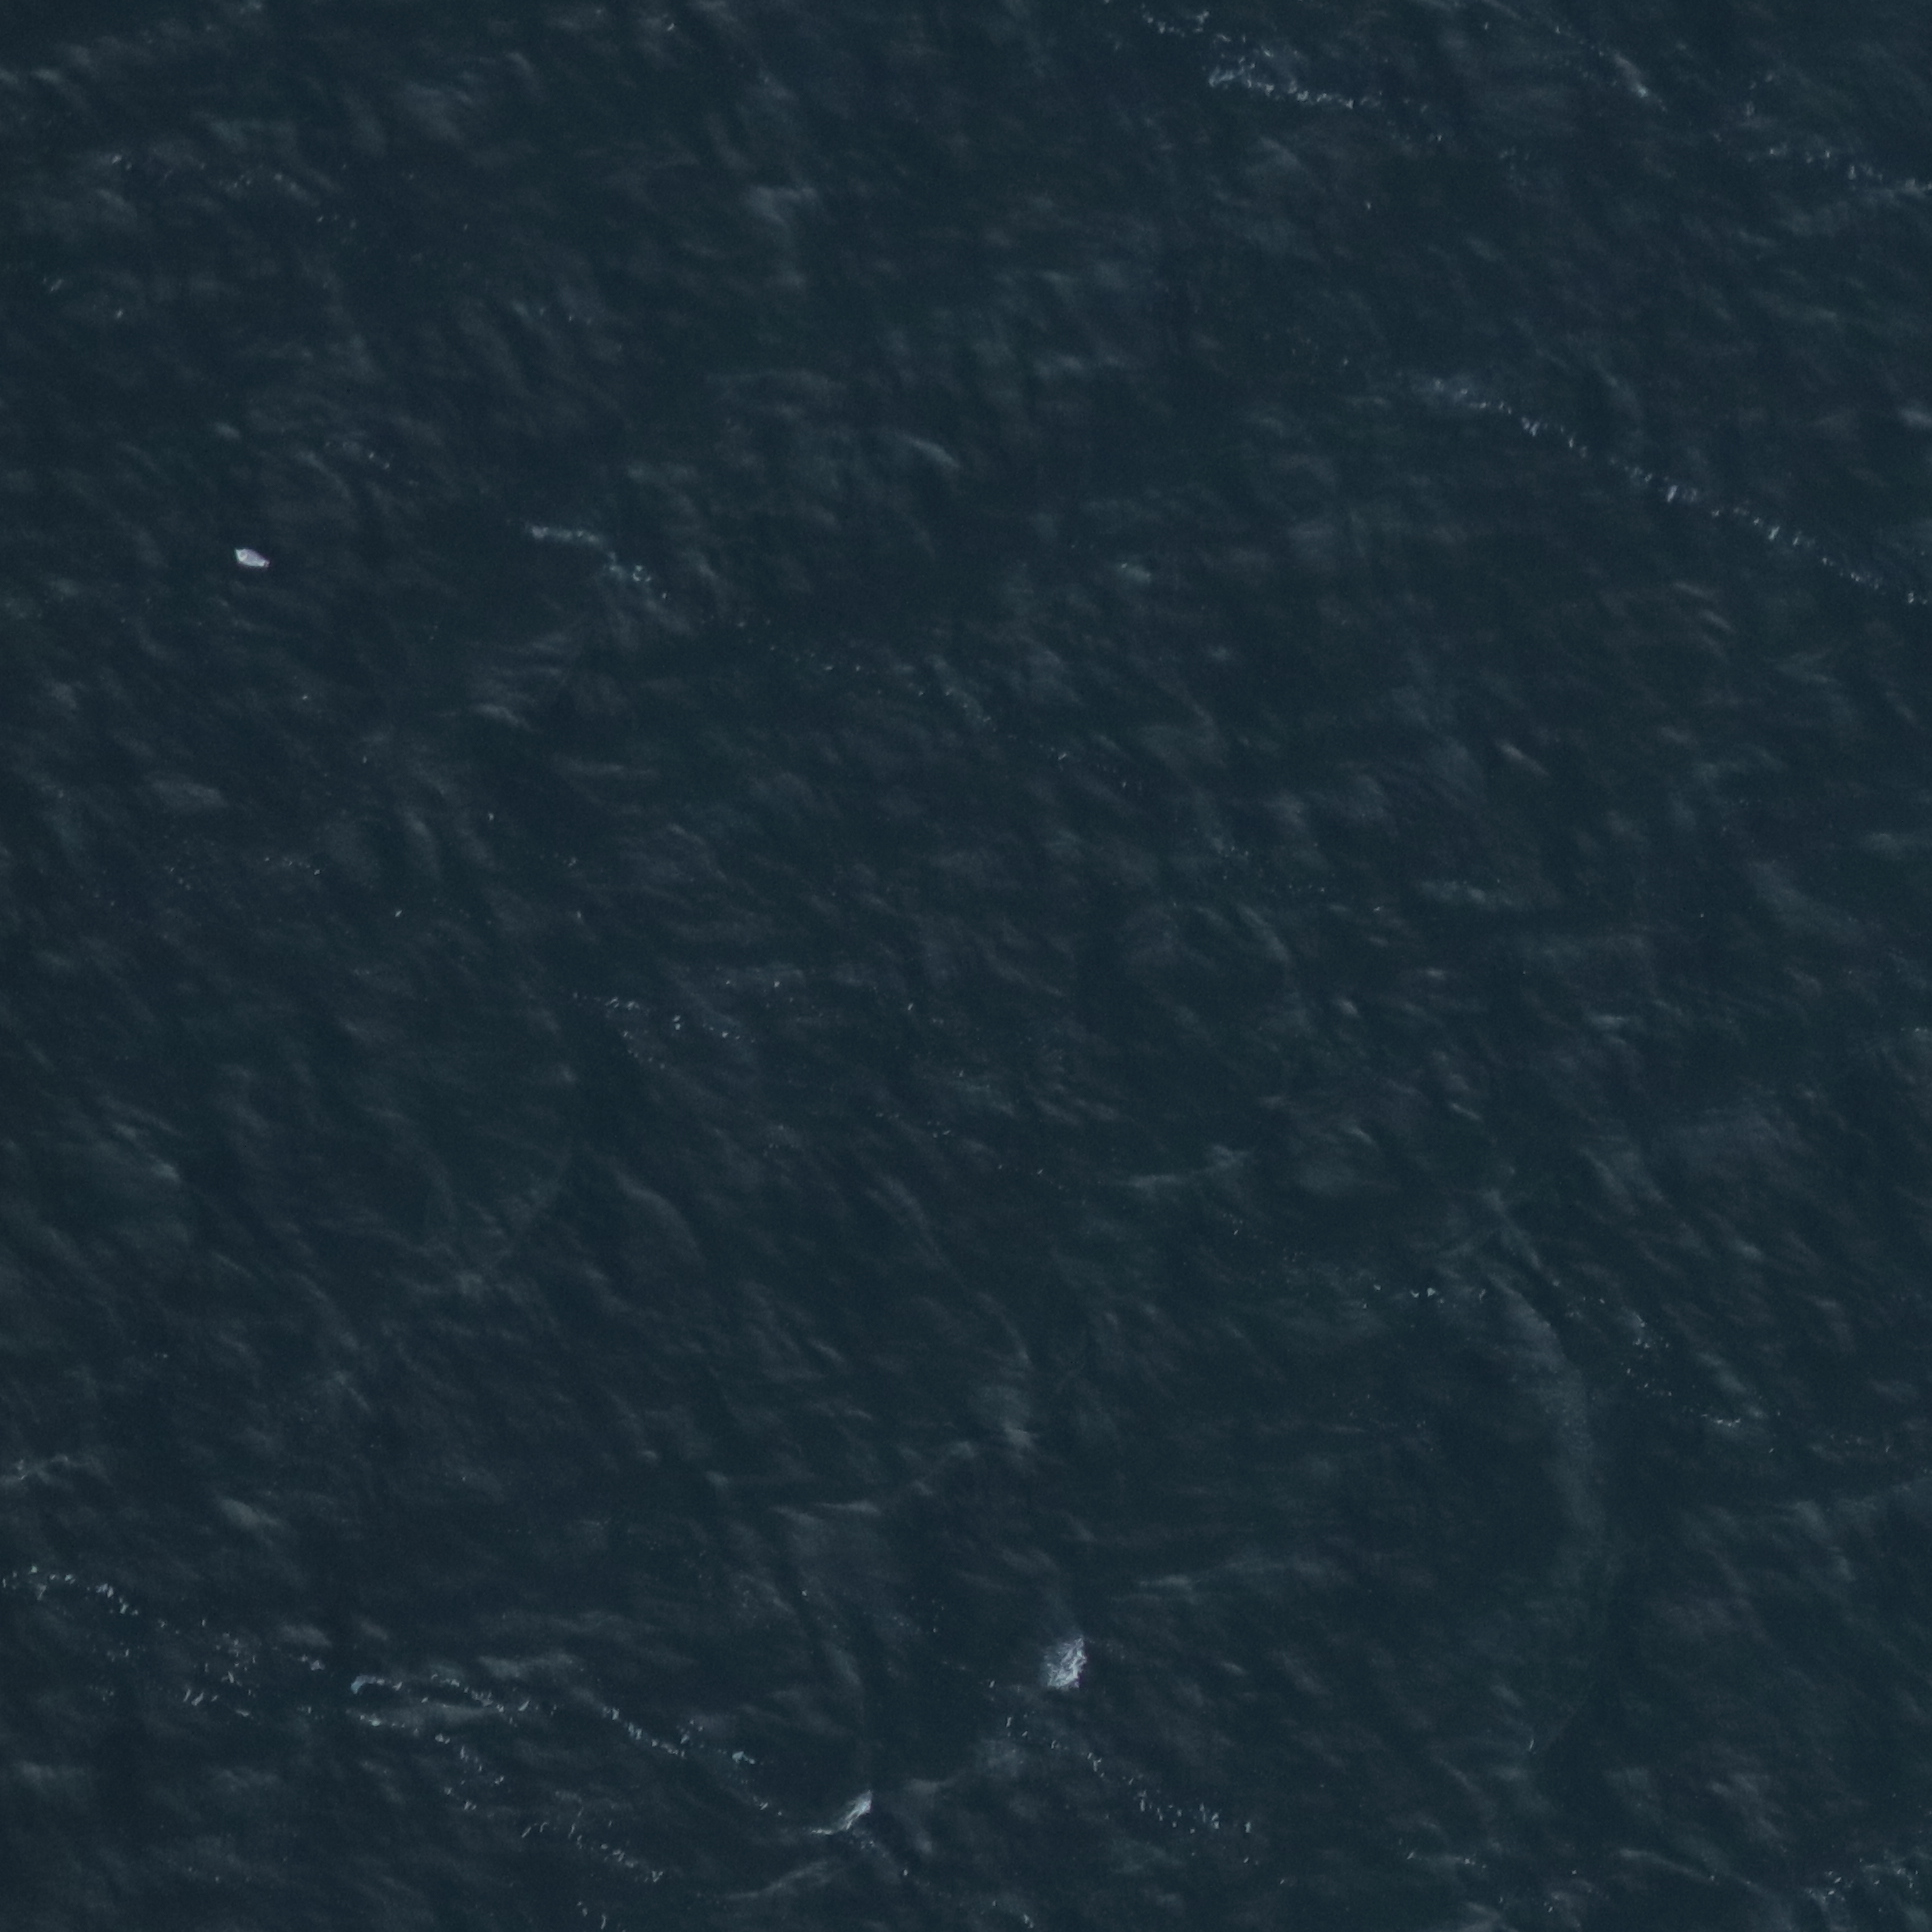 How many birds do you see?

1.